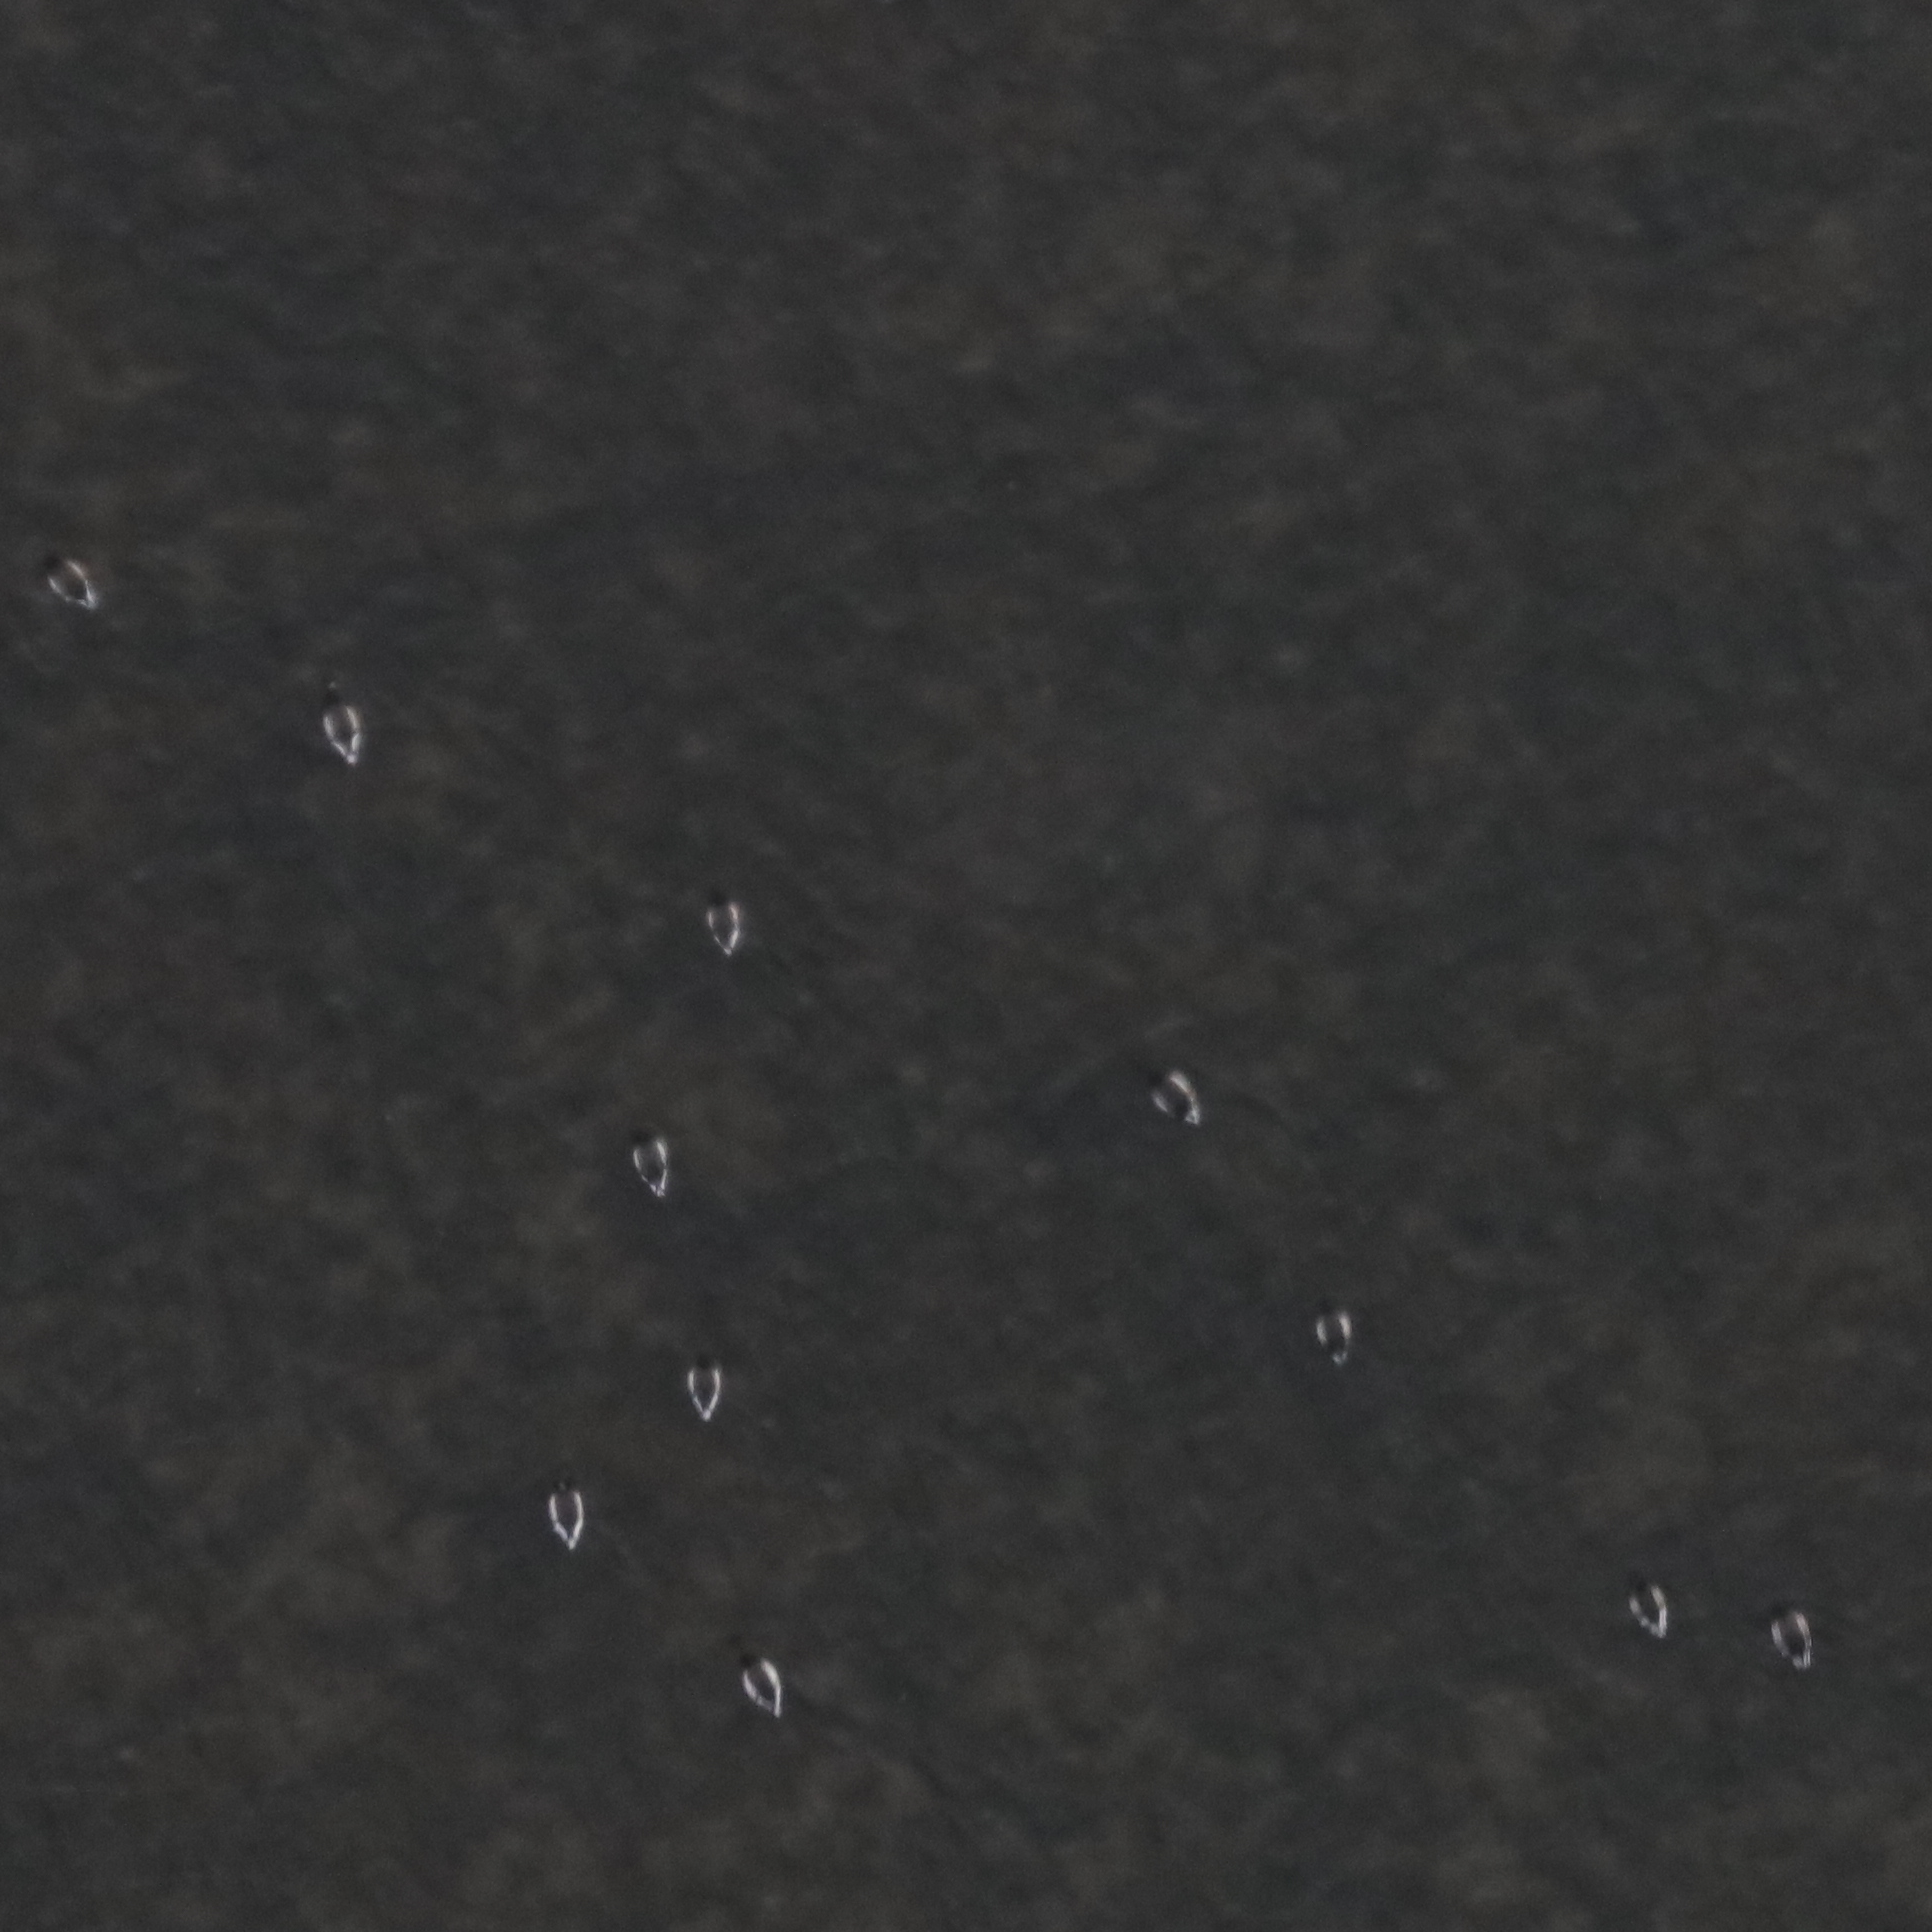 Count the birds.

11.